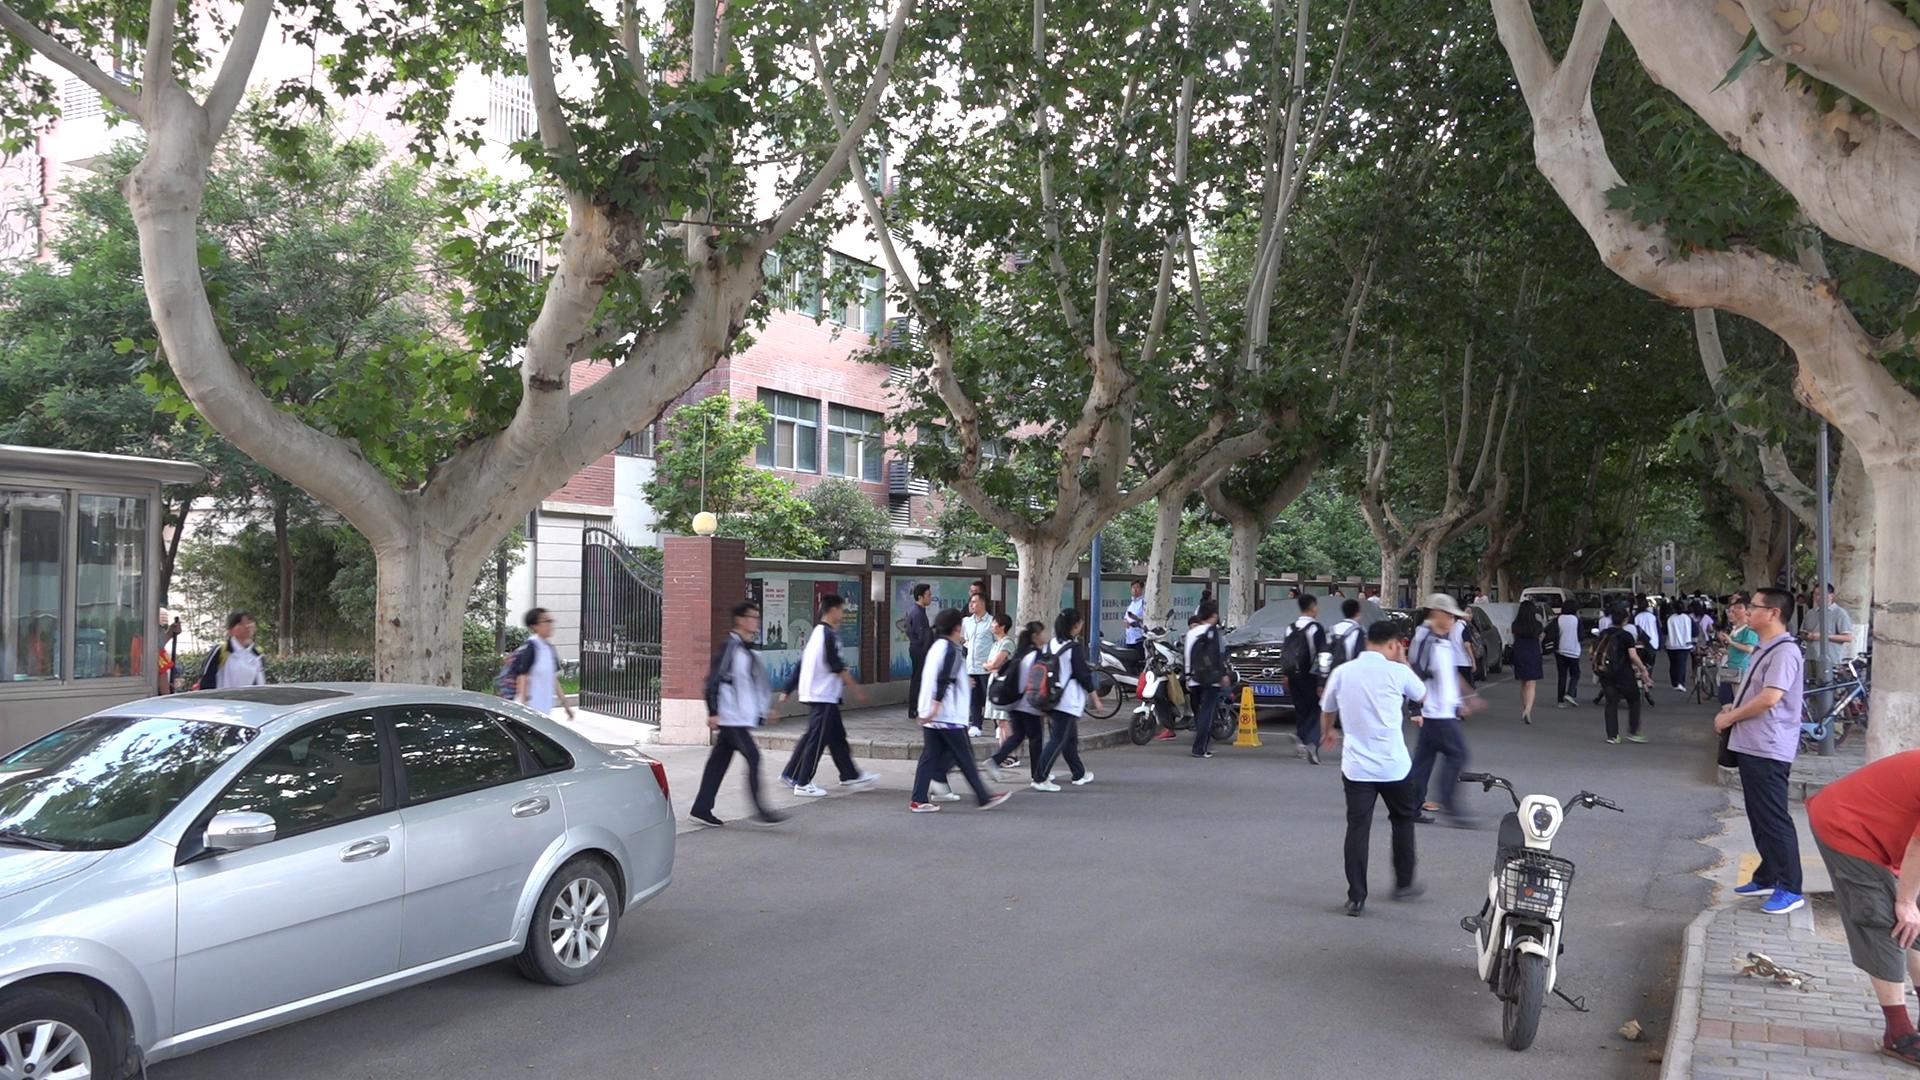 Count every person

51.